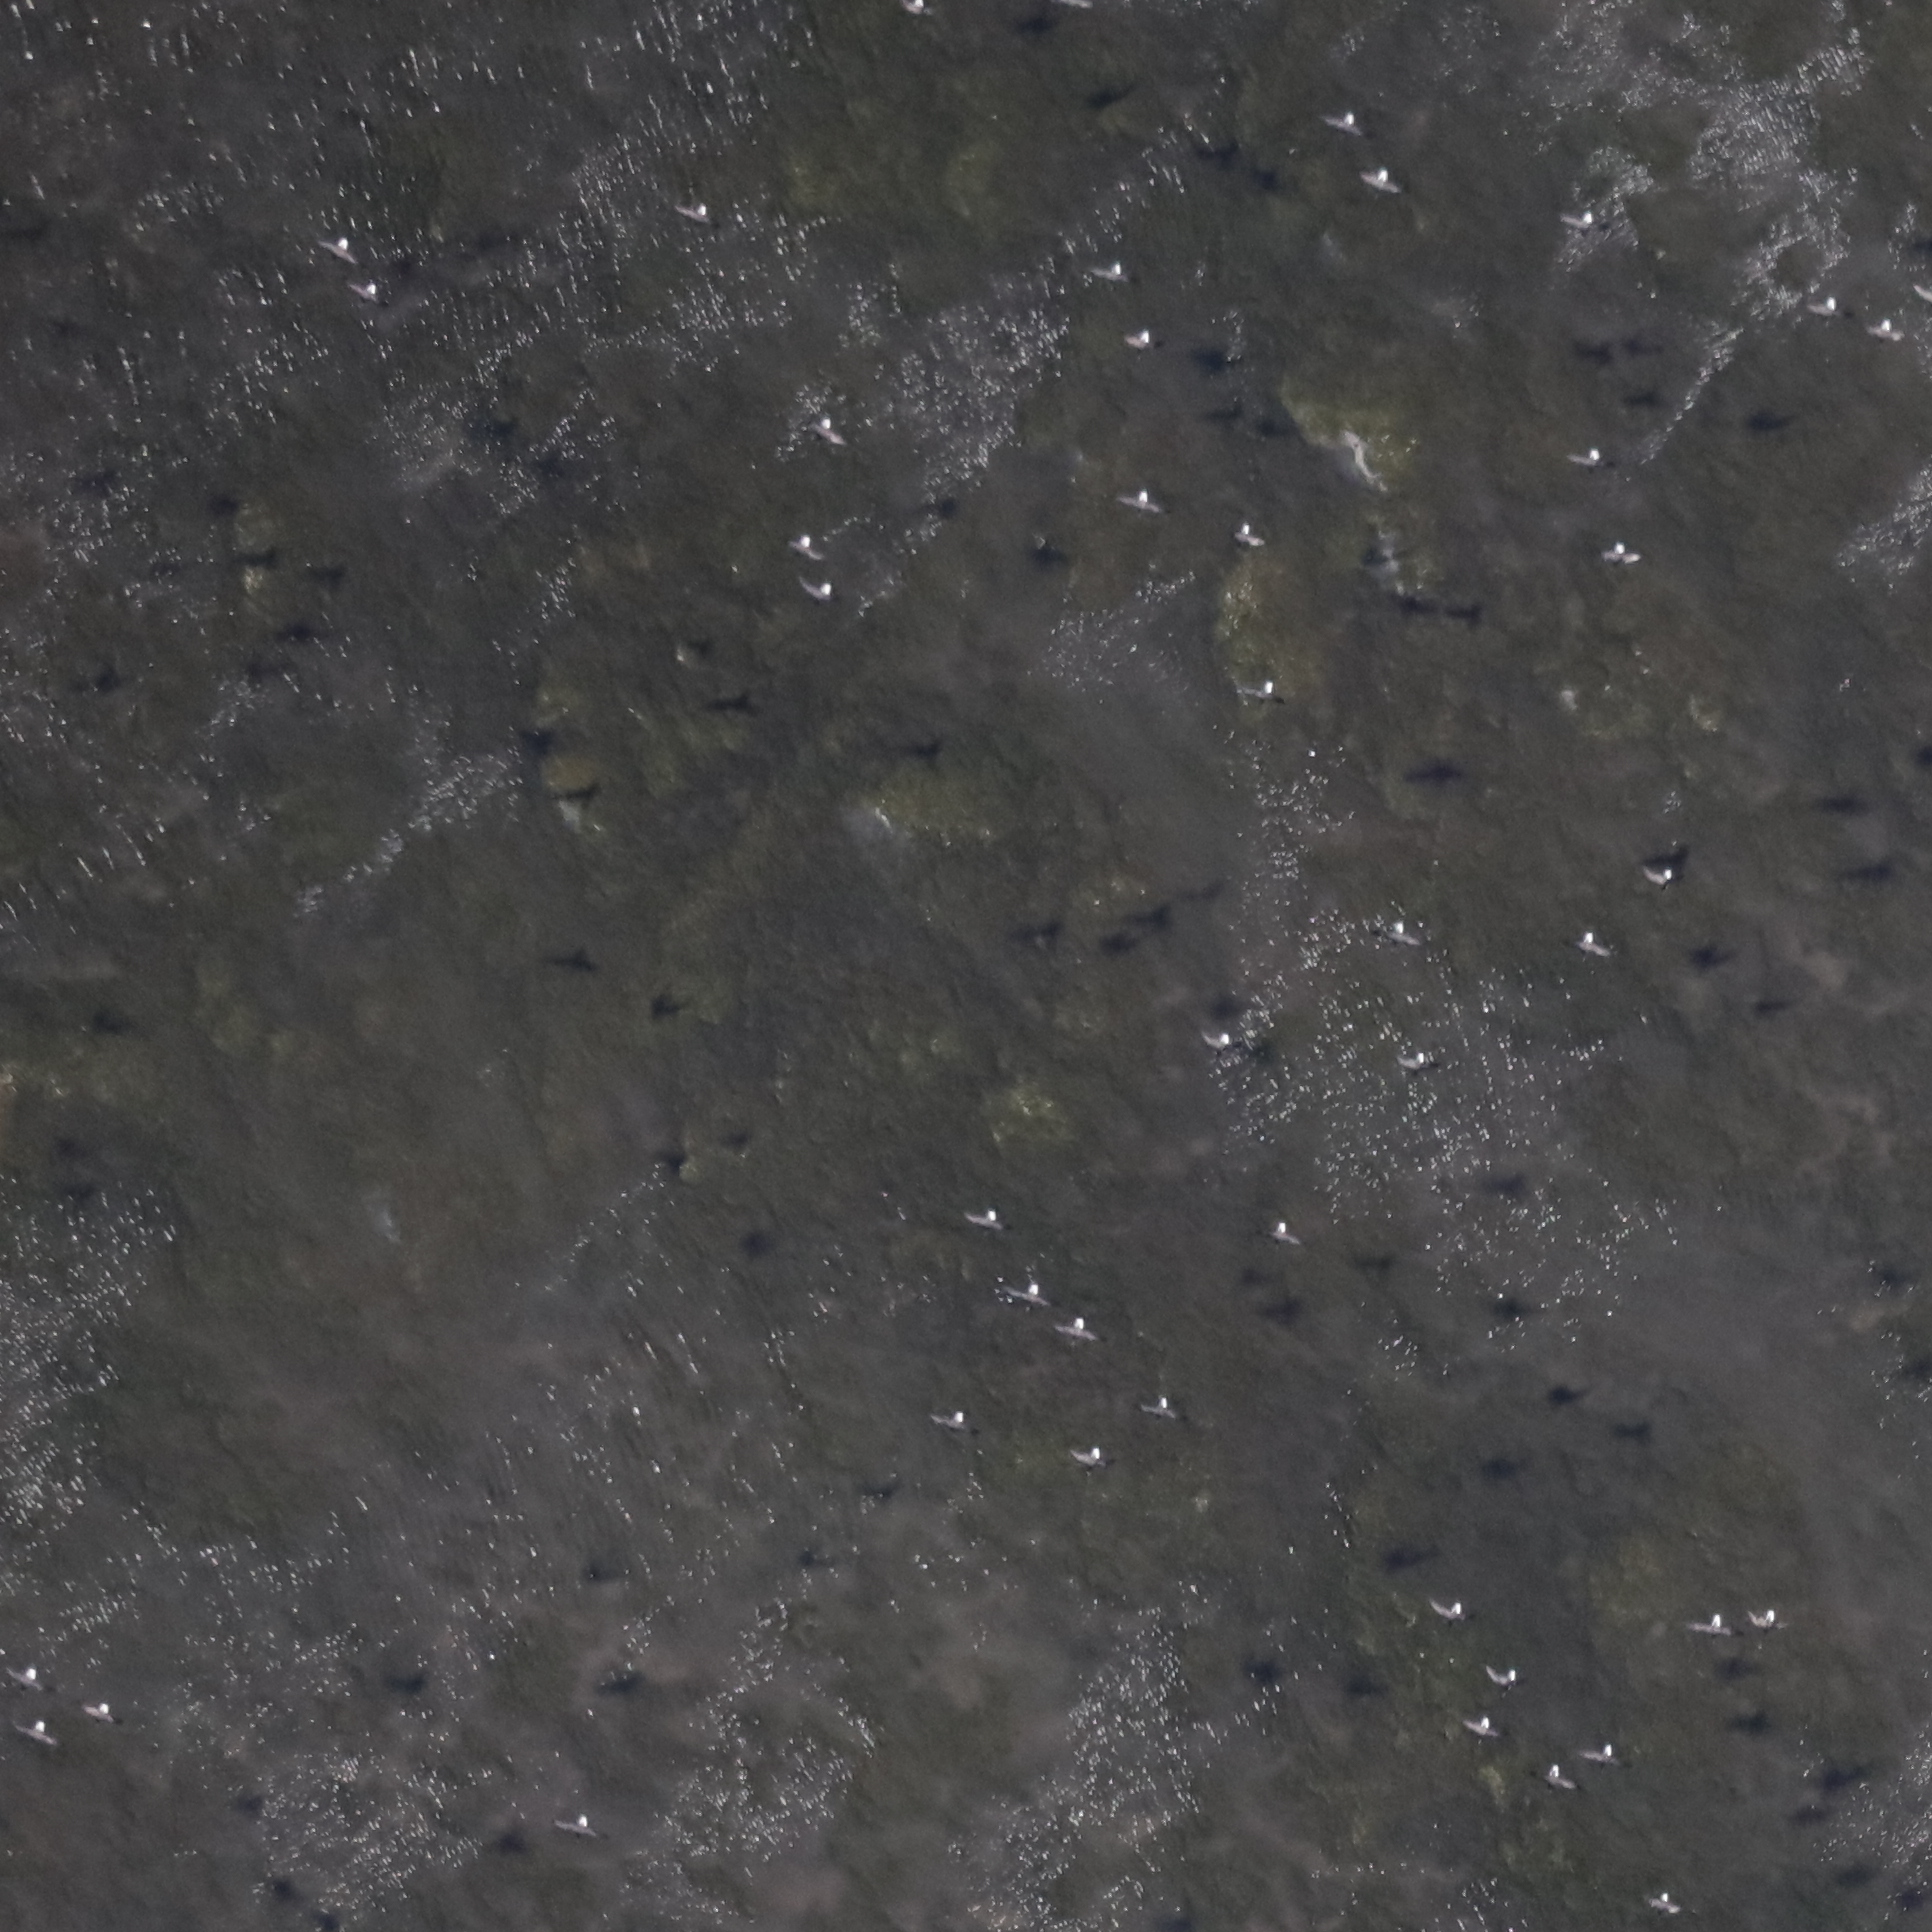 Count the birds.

43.